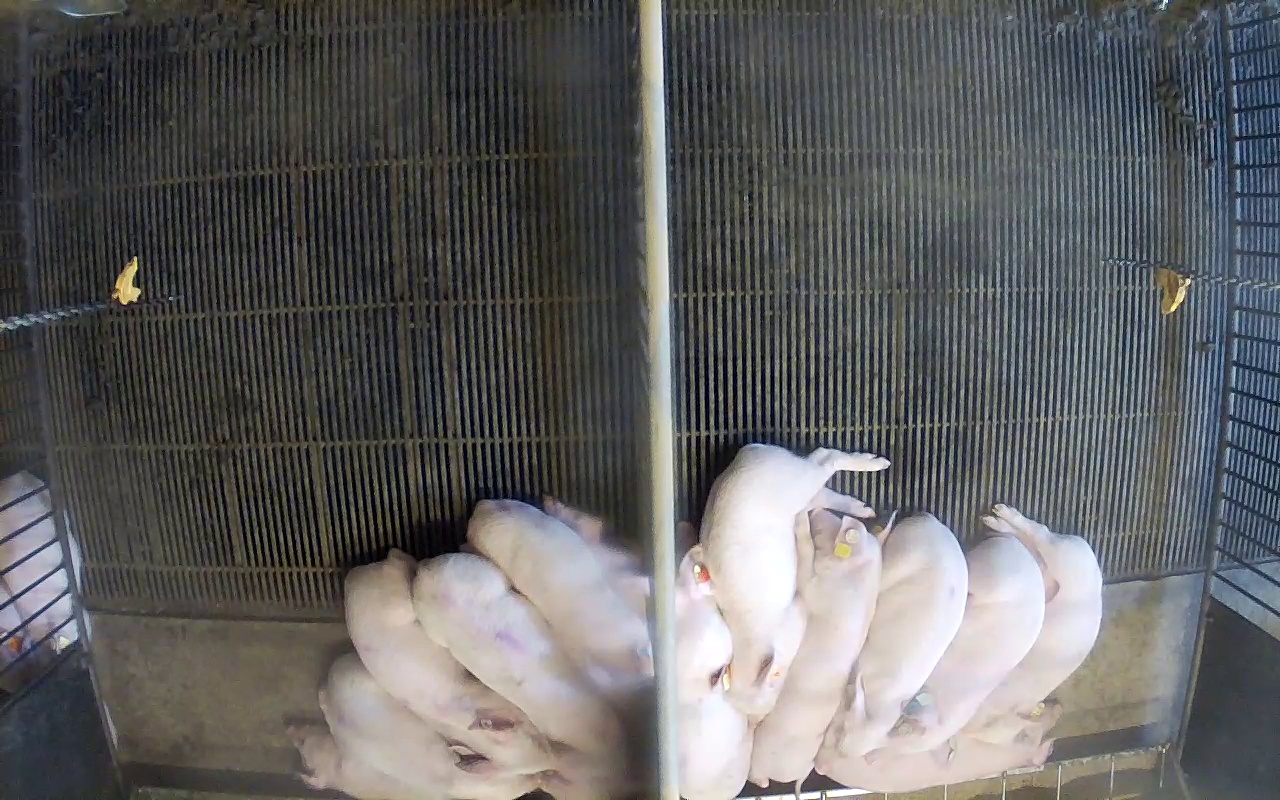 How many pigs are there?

15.